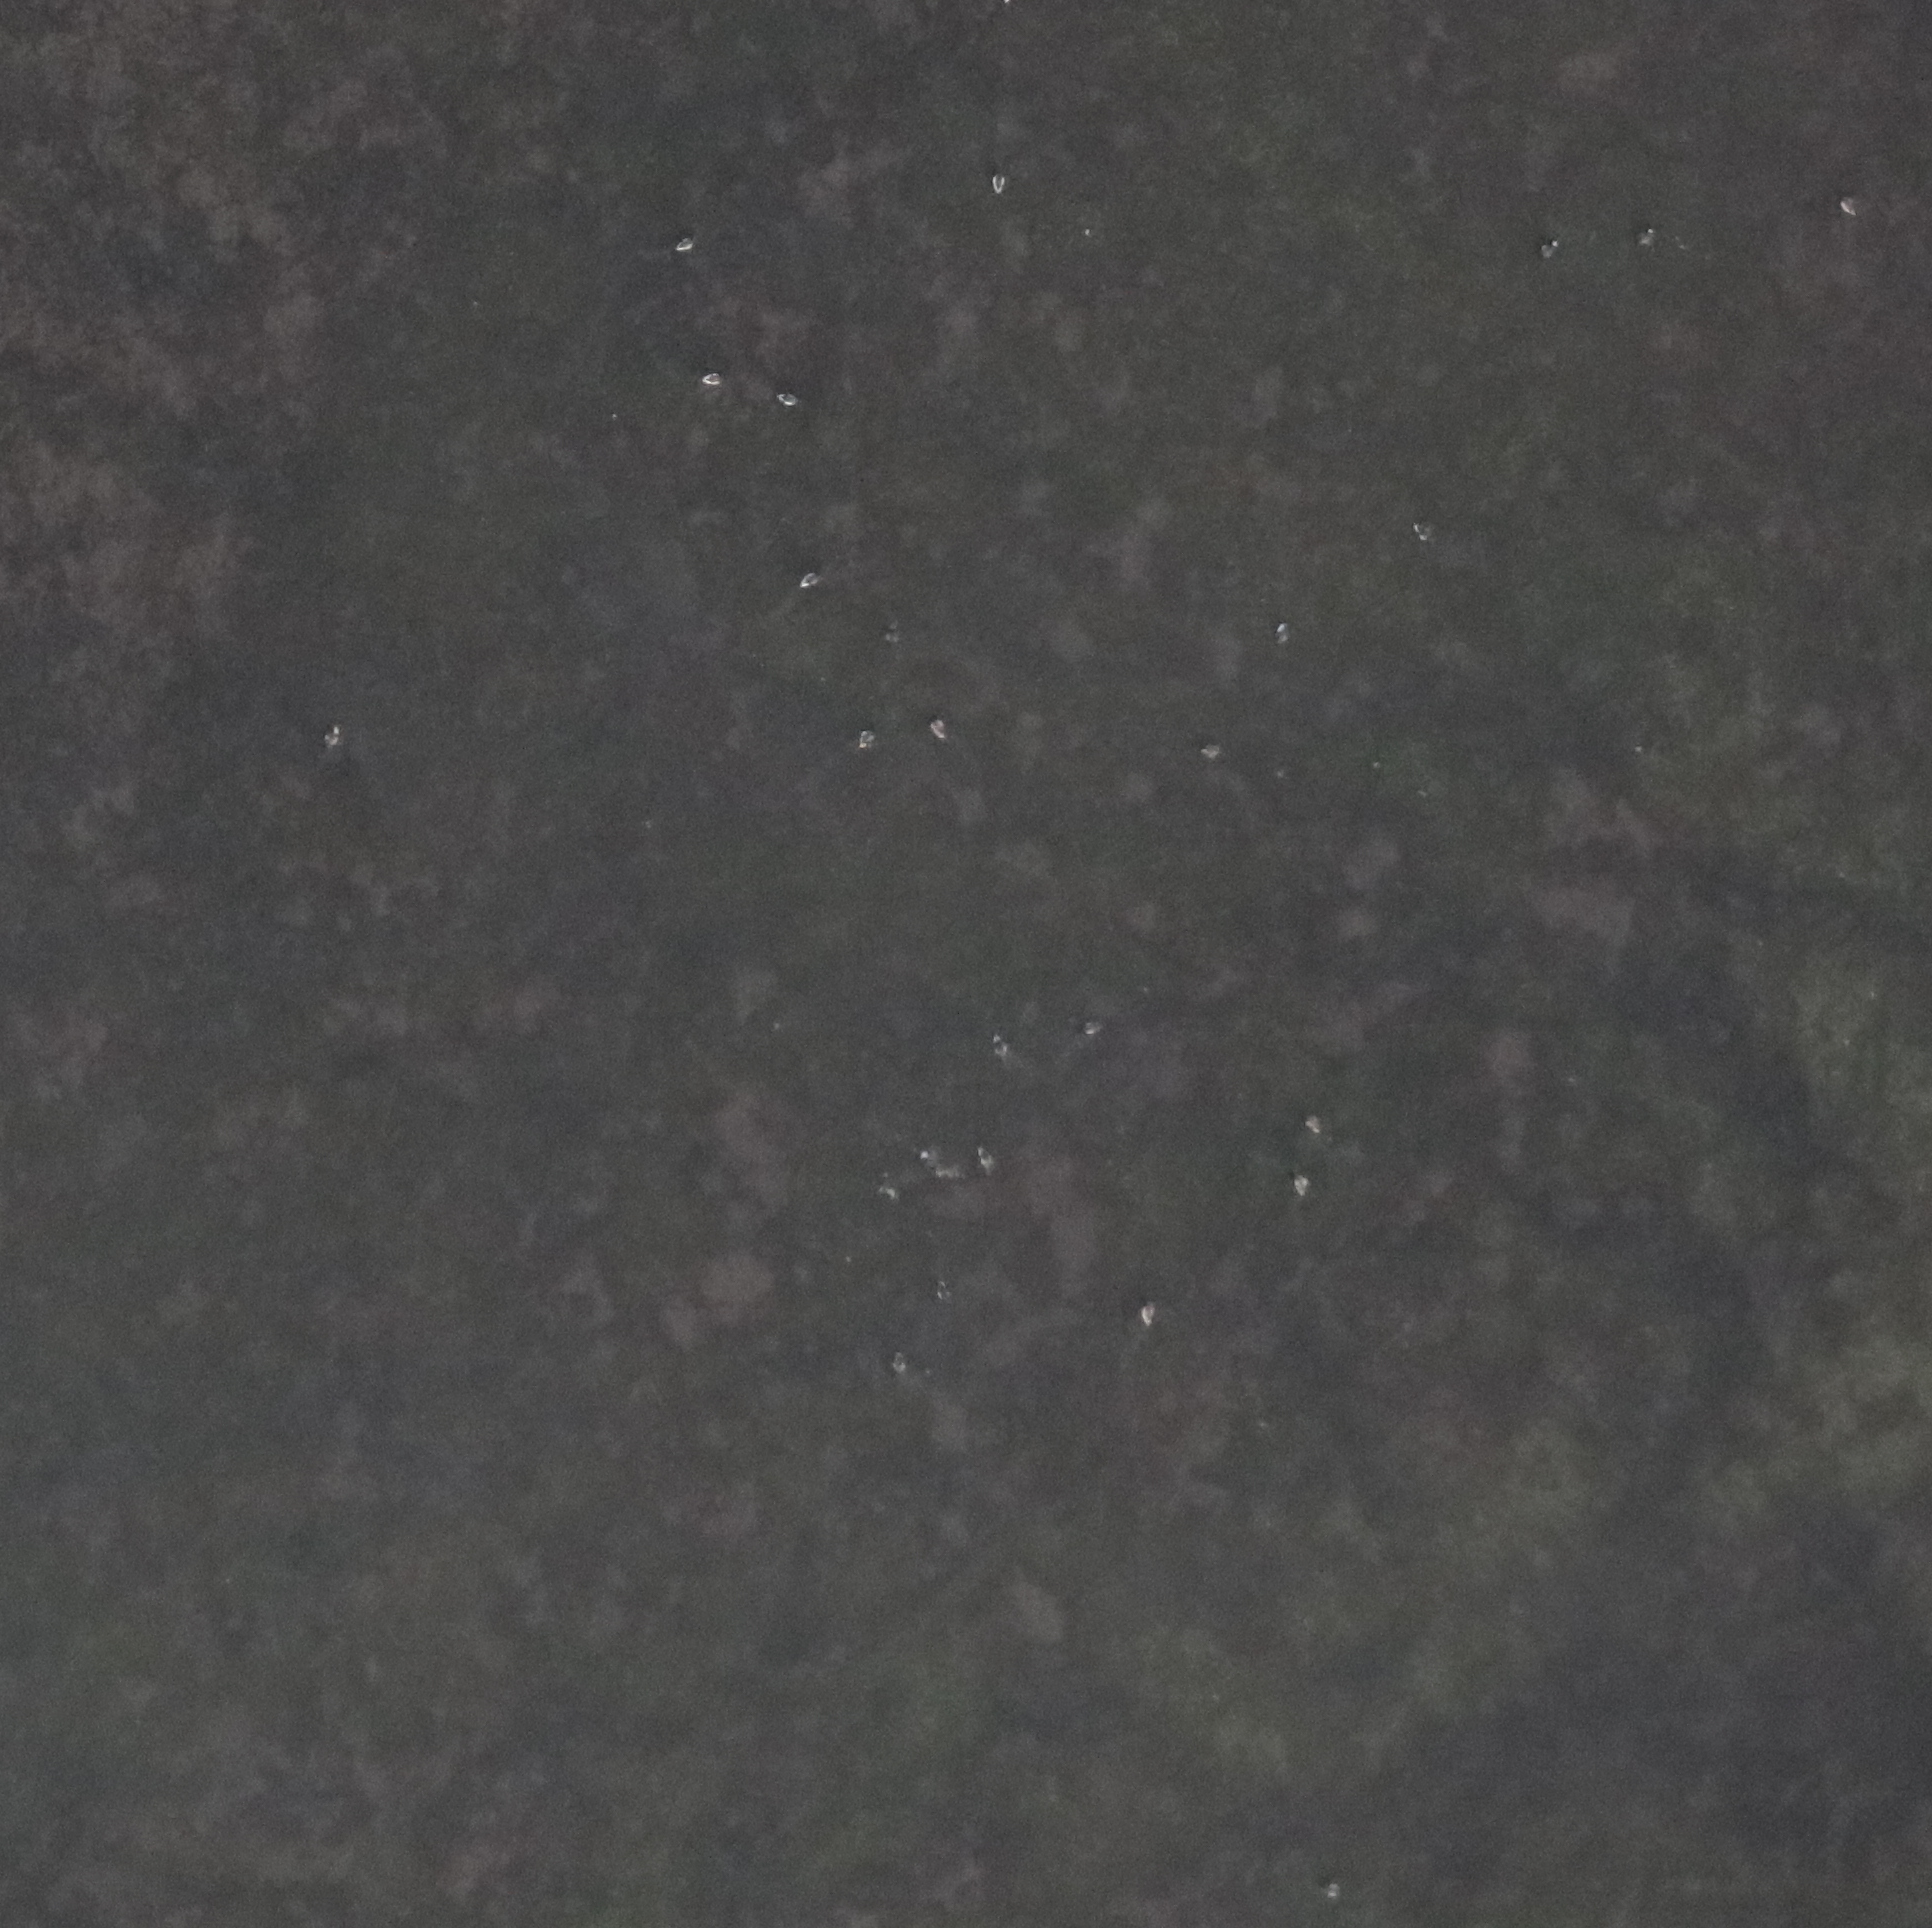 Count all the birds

26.